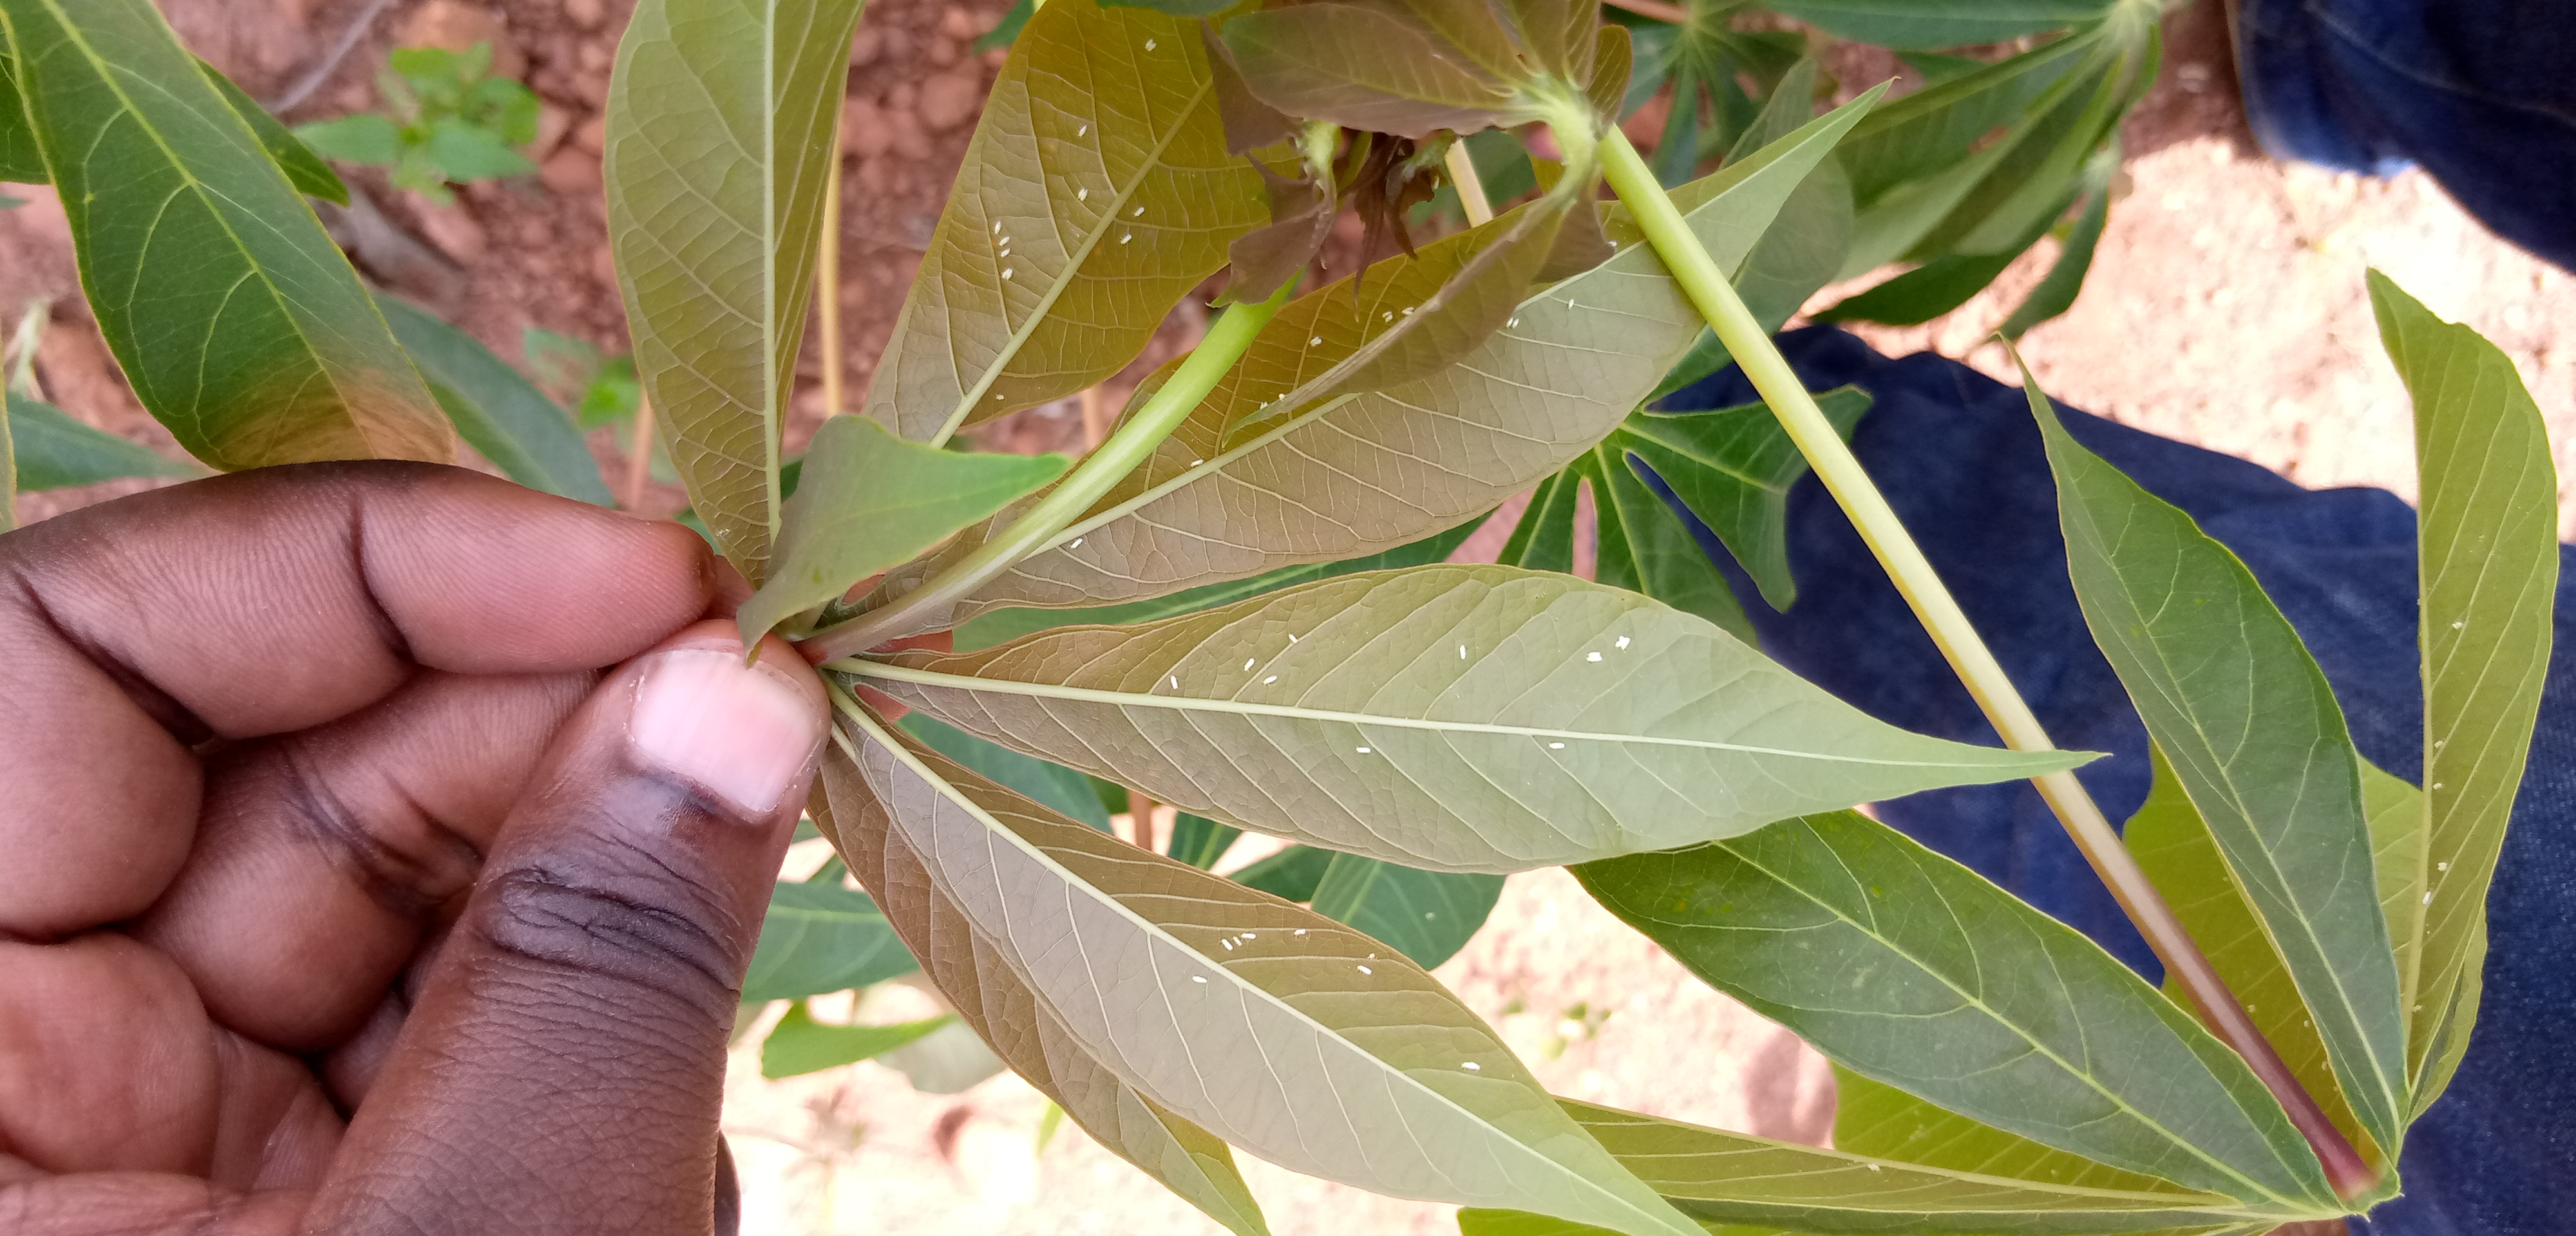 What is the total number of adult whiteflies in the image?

49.